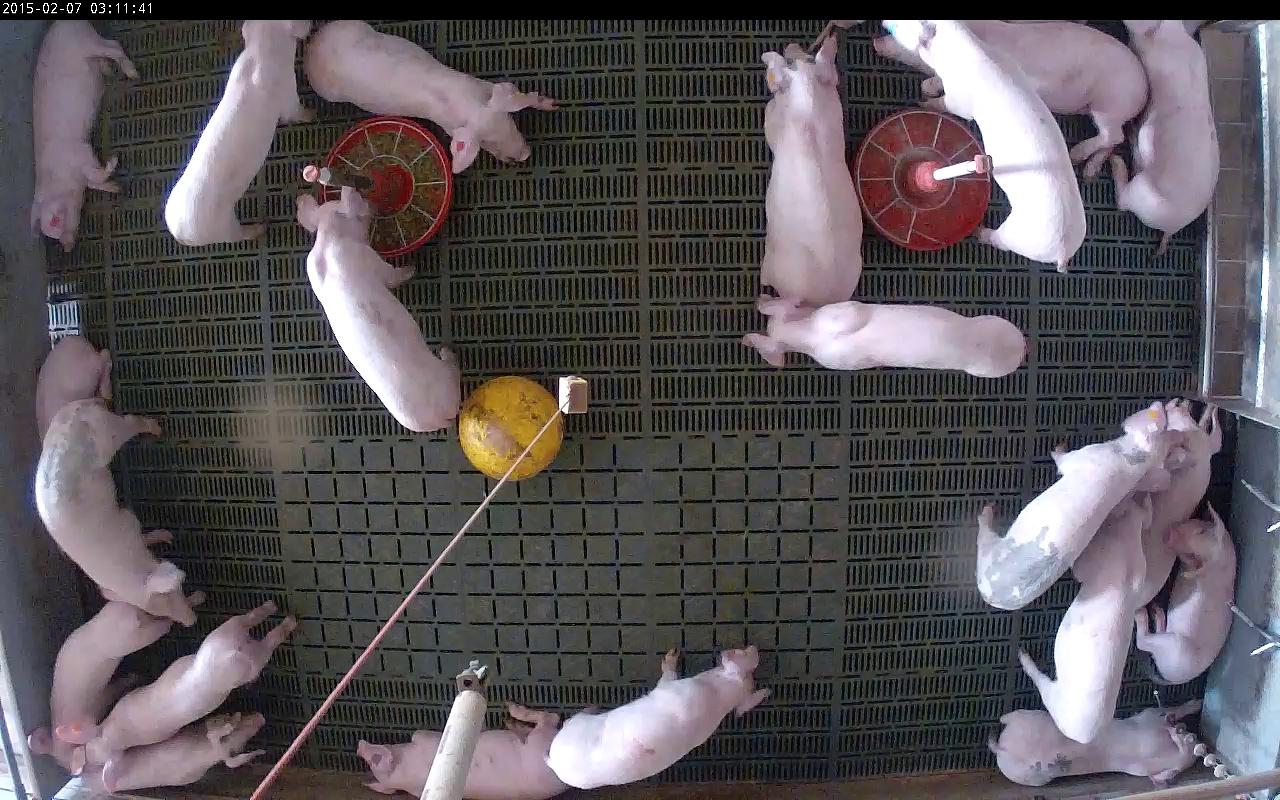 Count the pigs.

21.